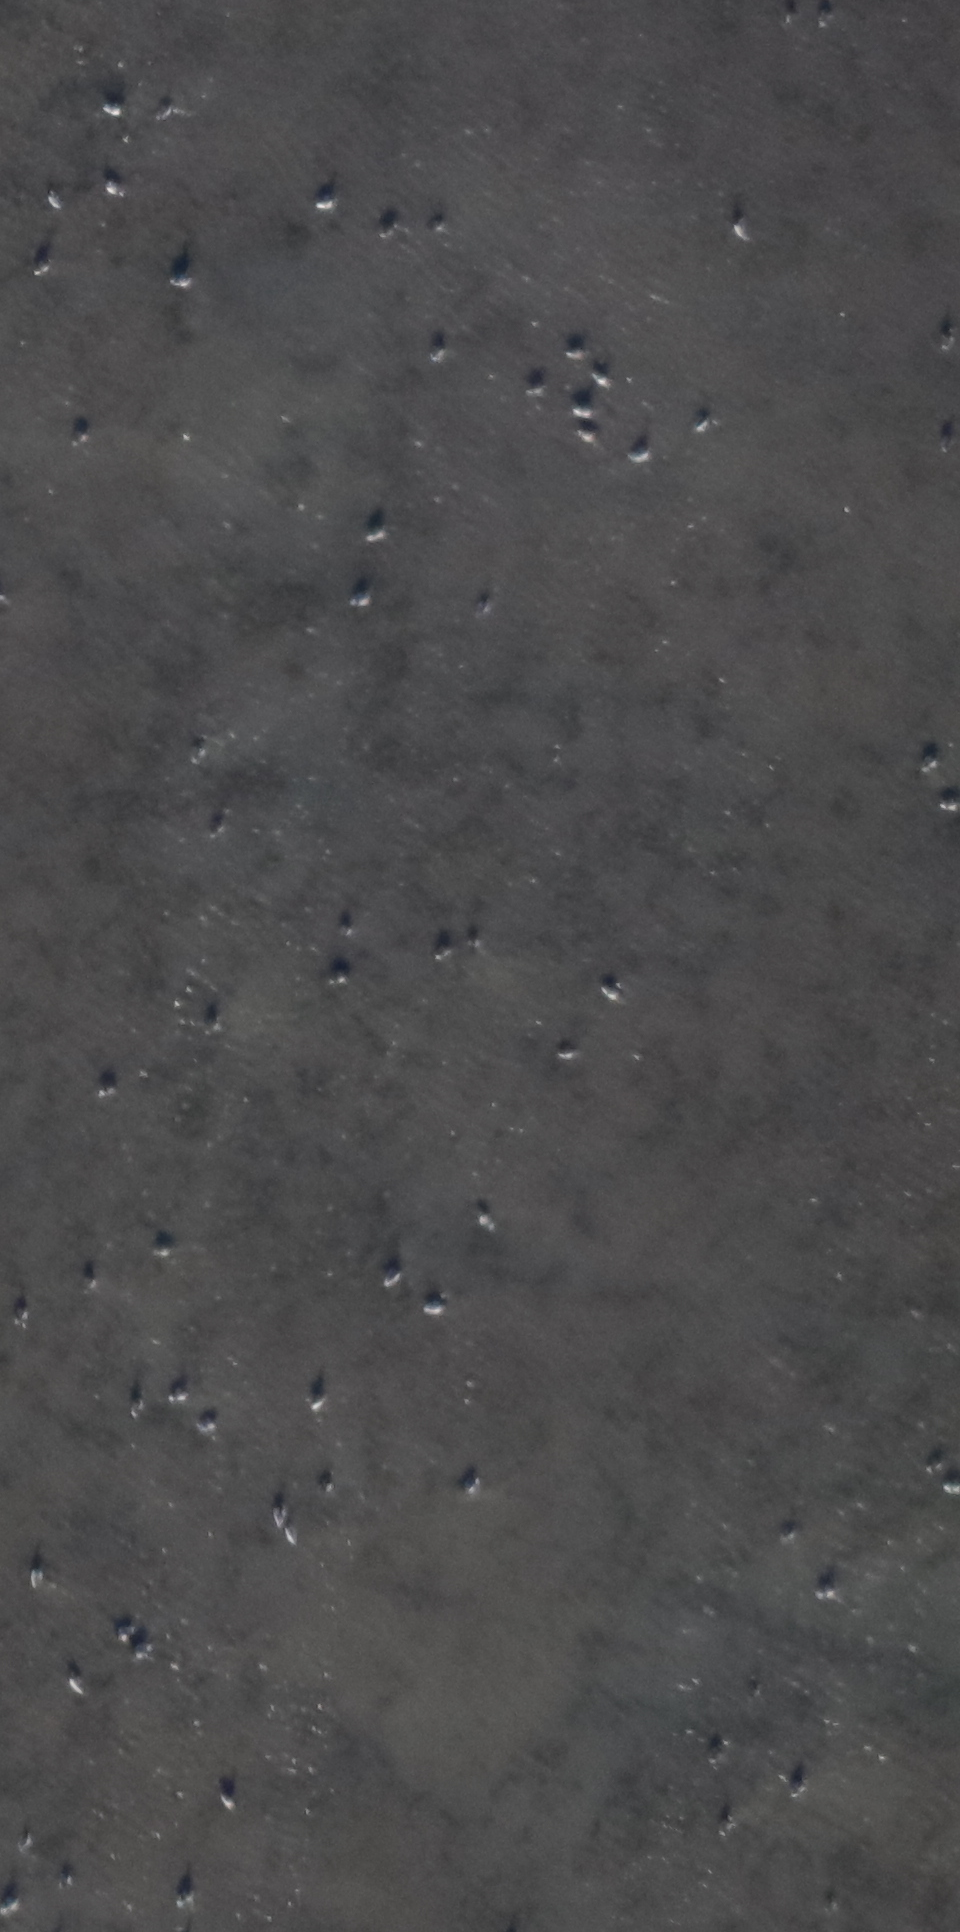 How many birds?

70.